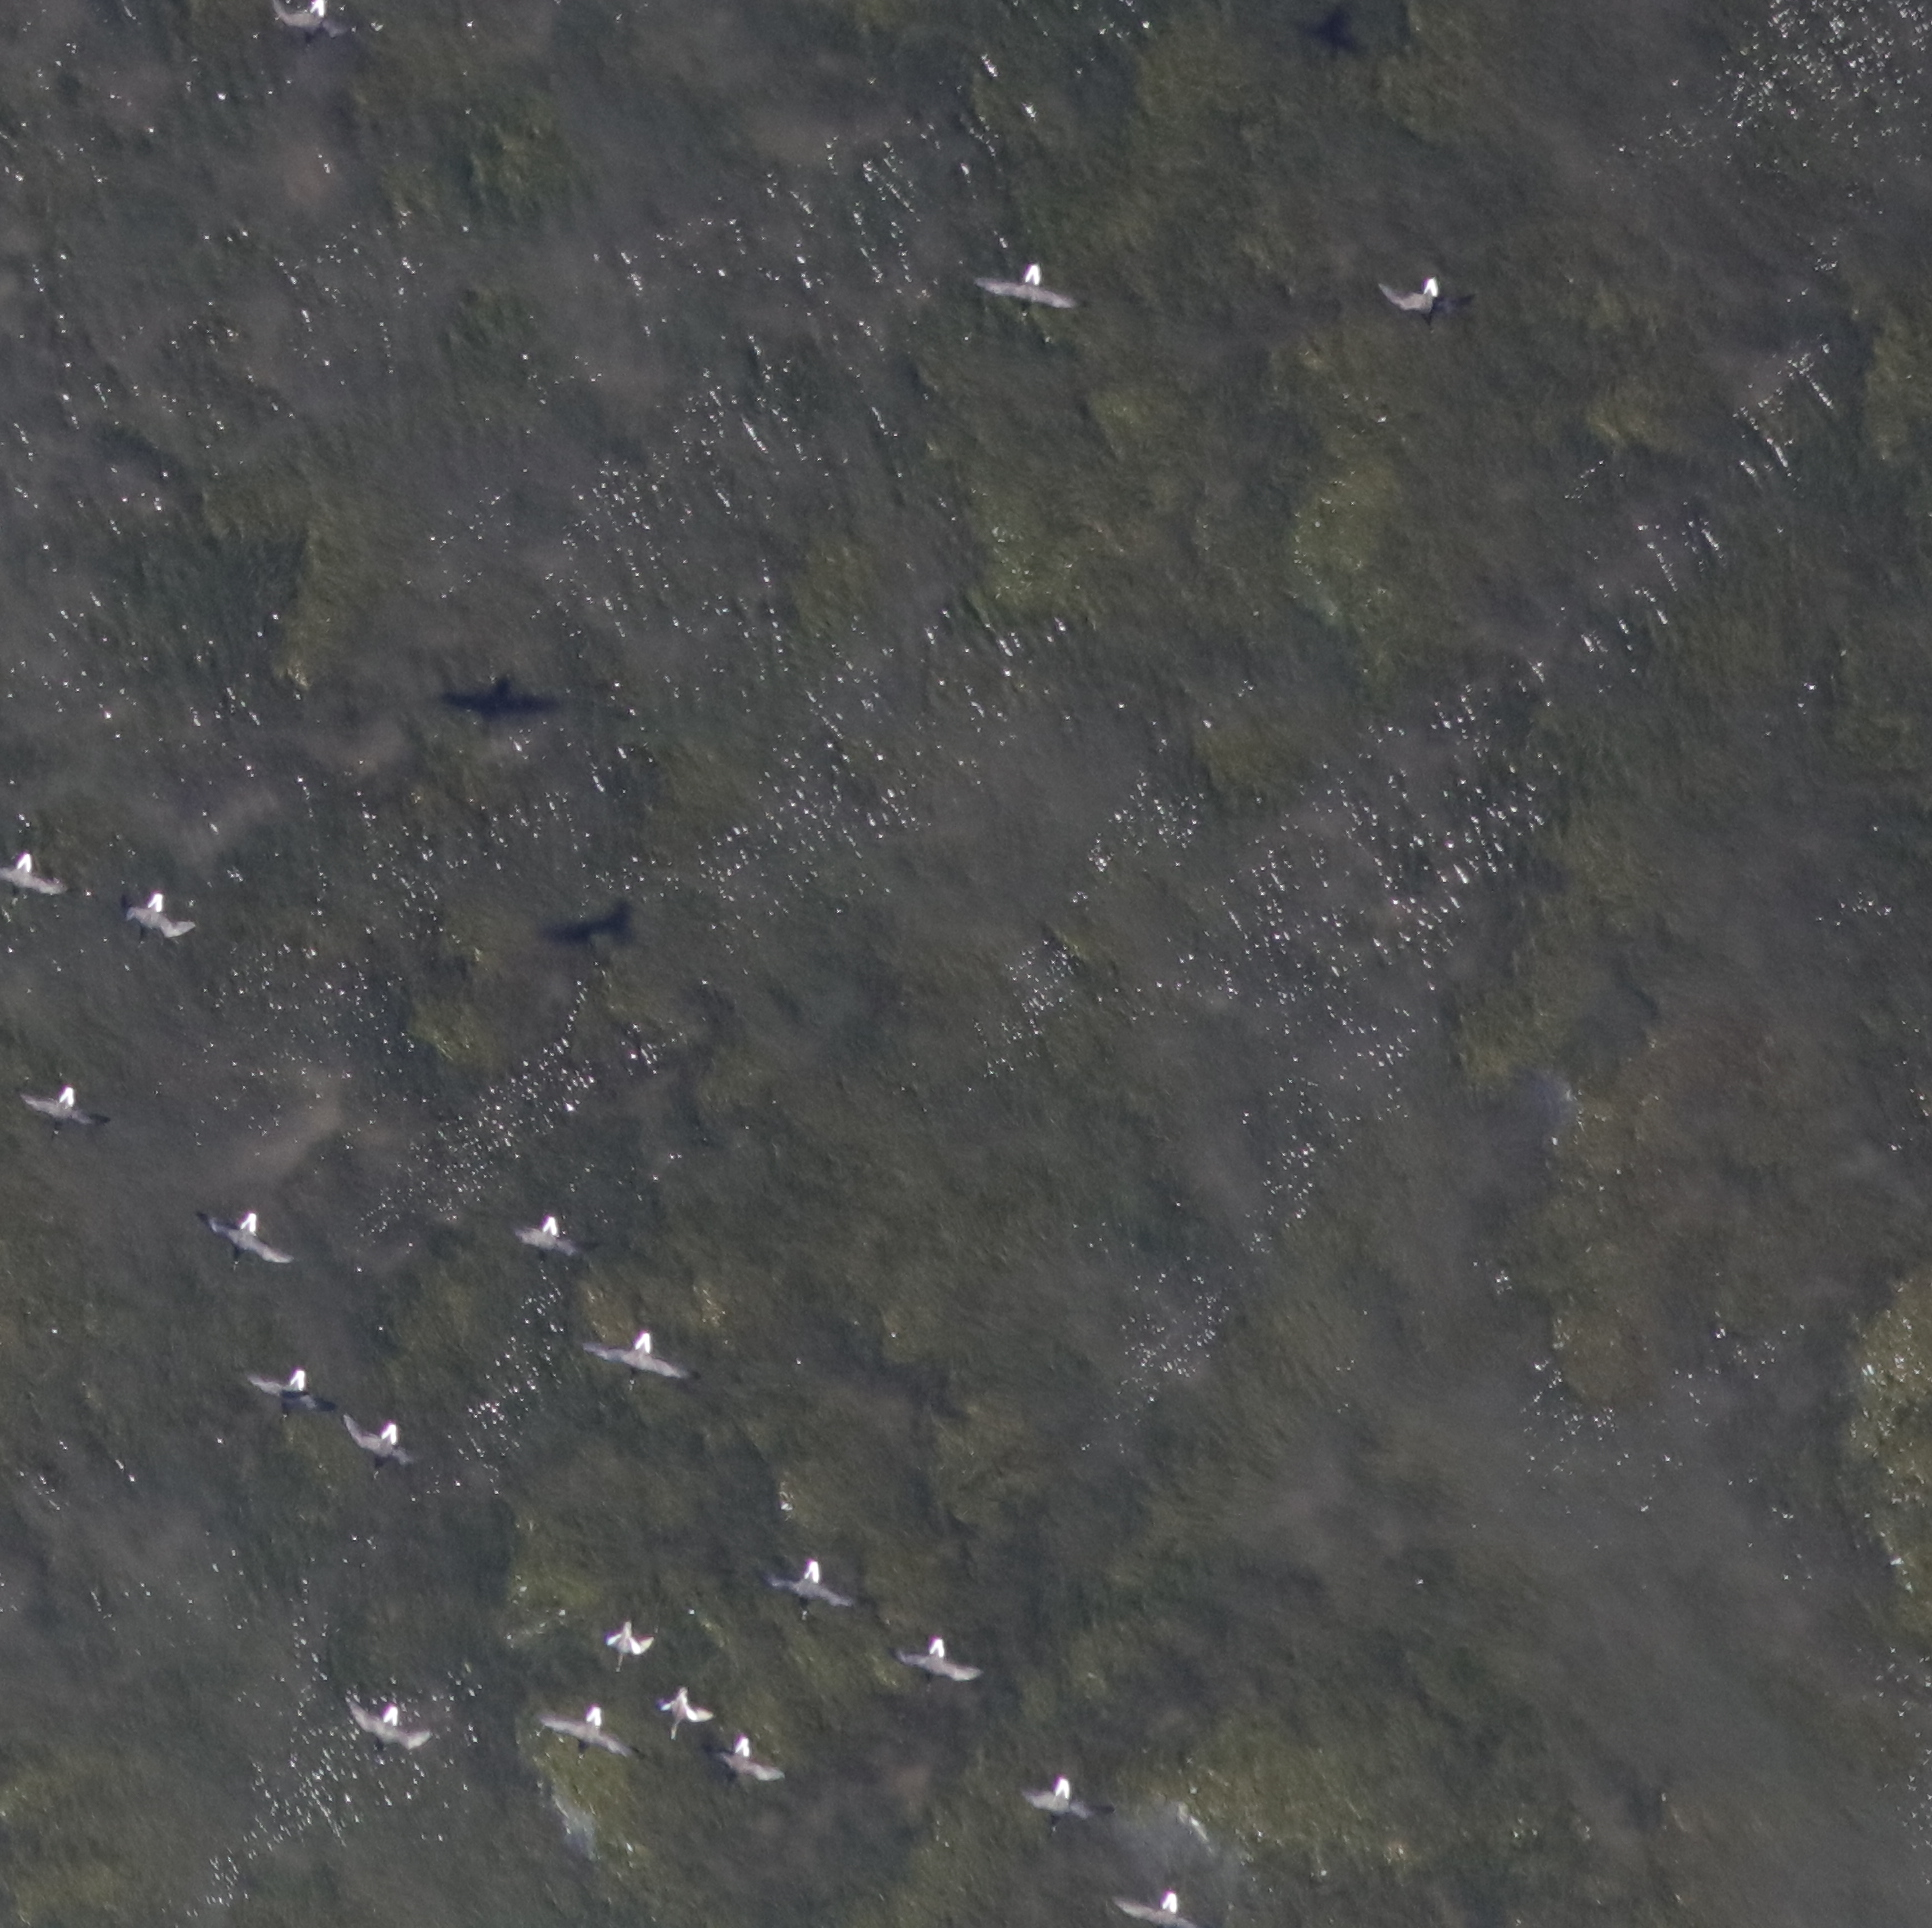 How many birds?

20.